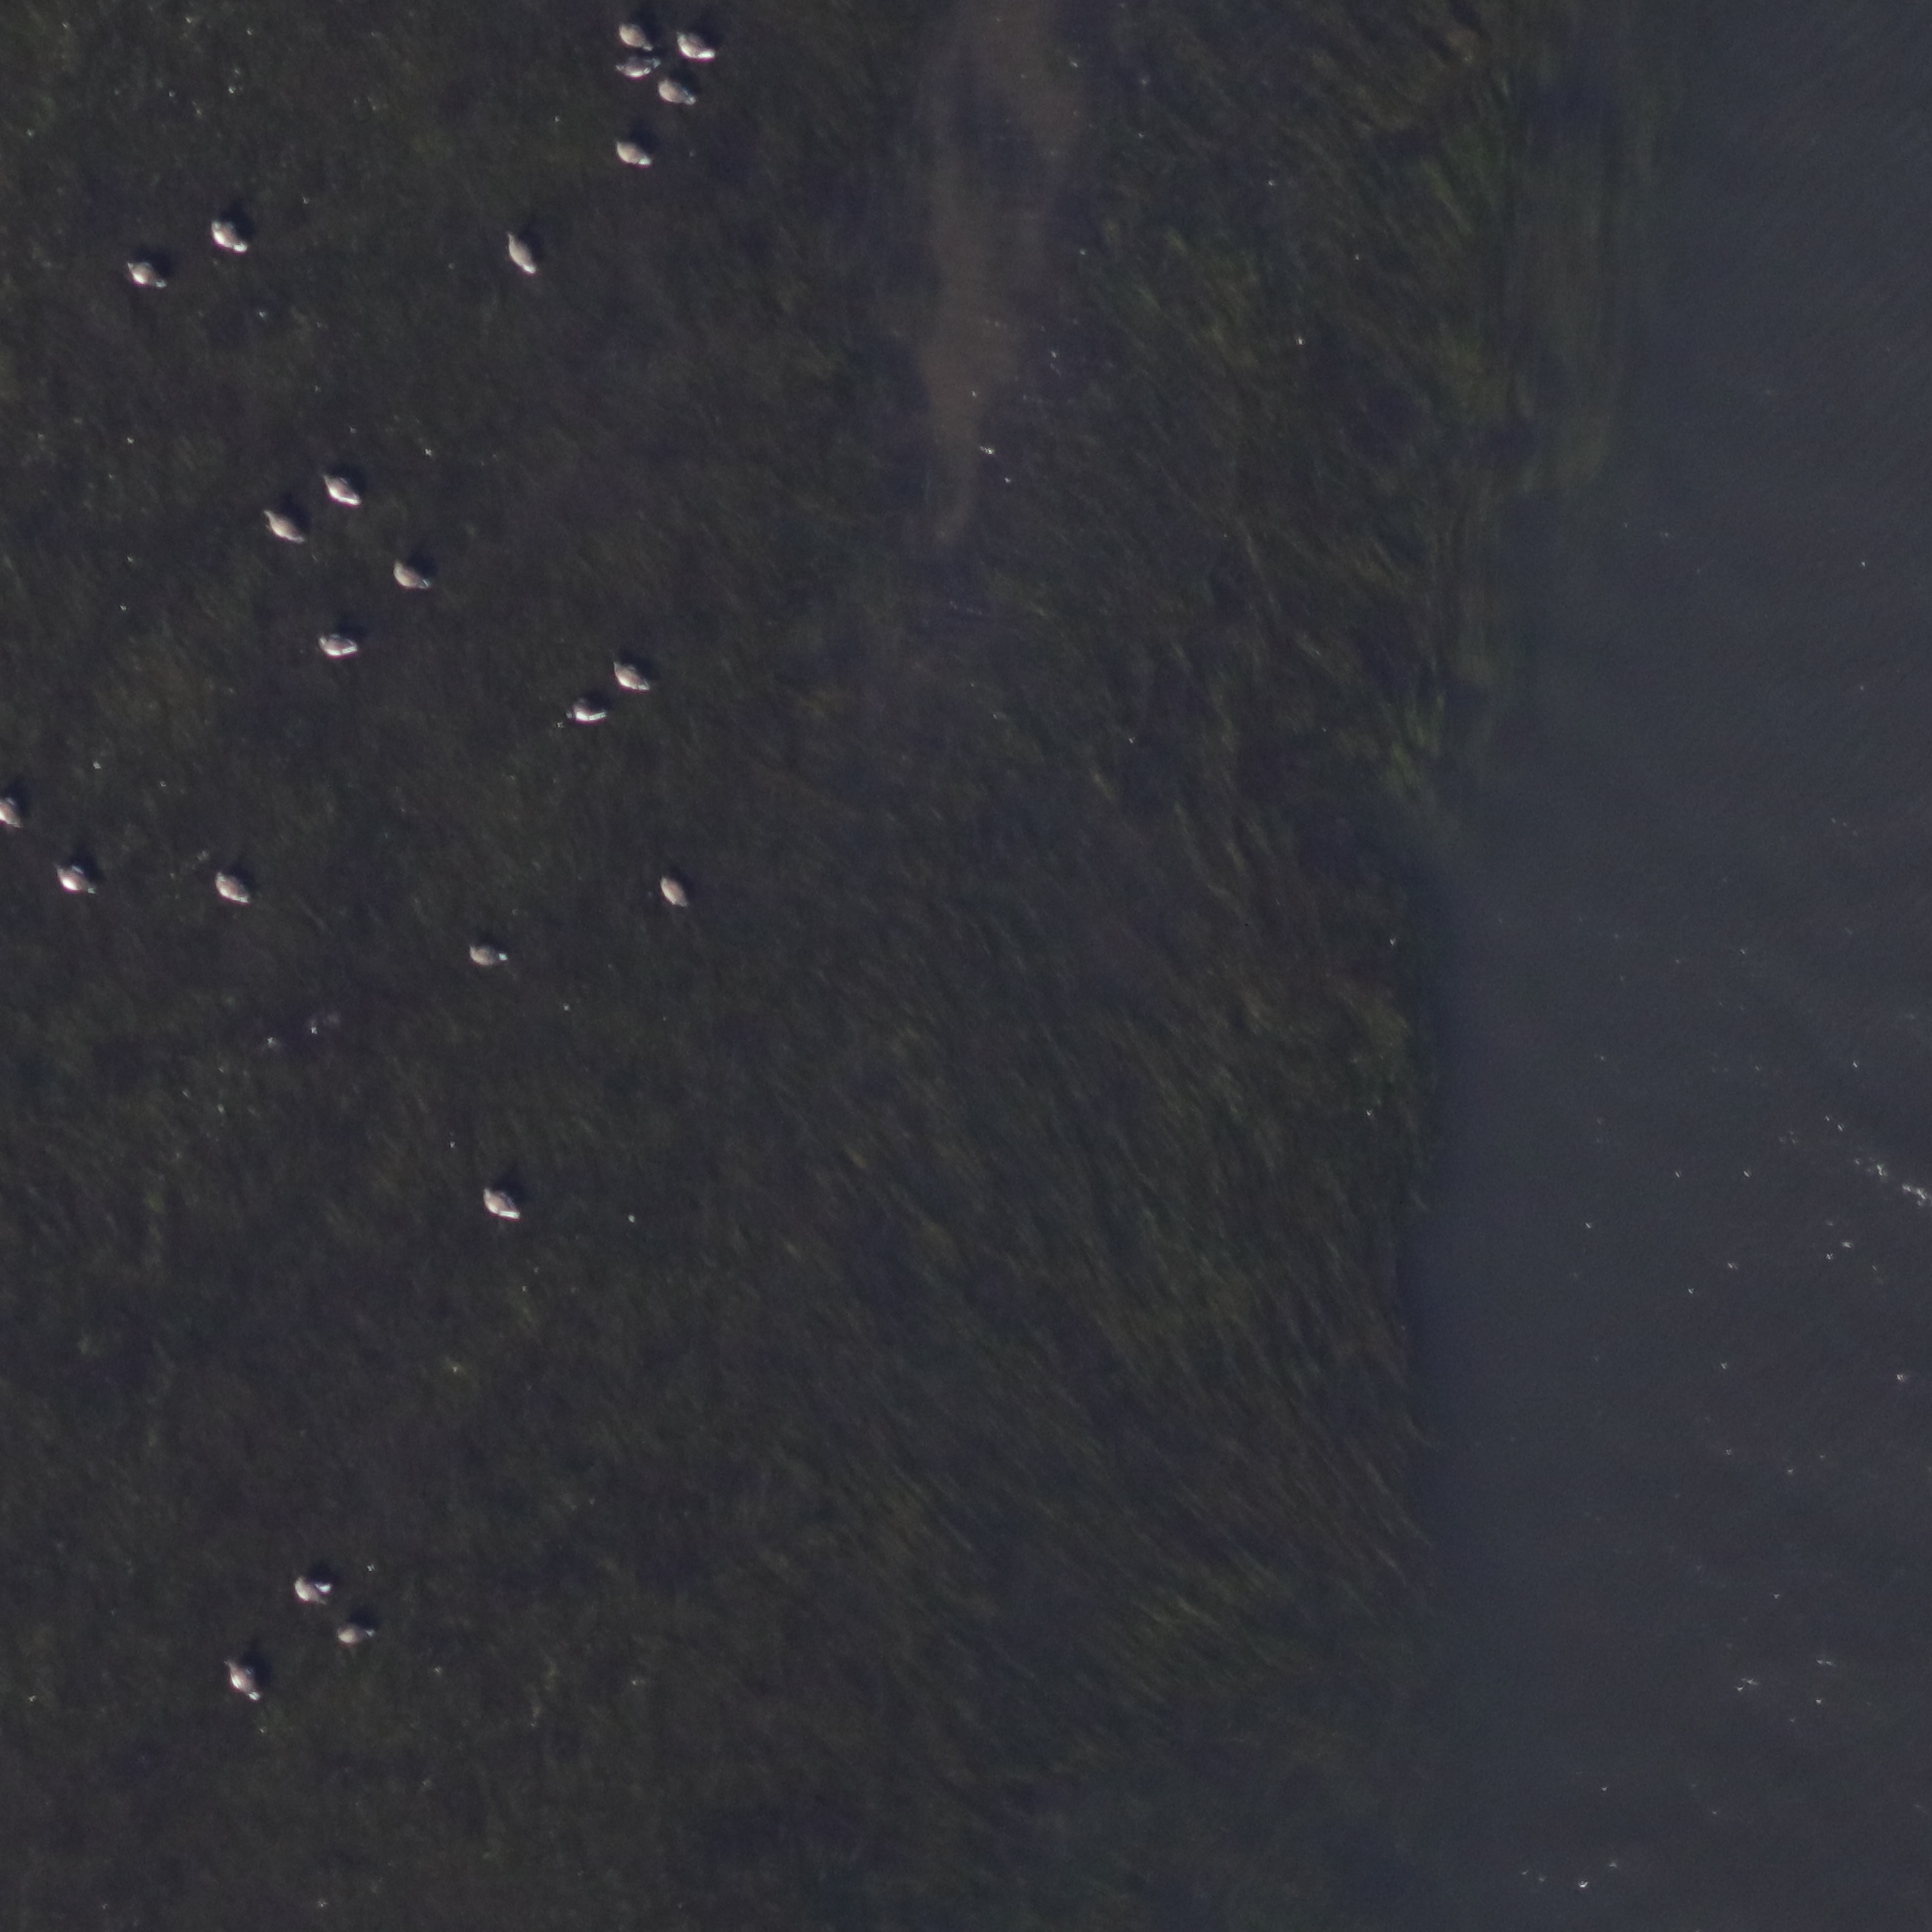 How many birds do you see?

23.